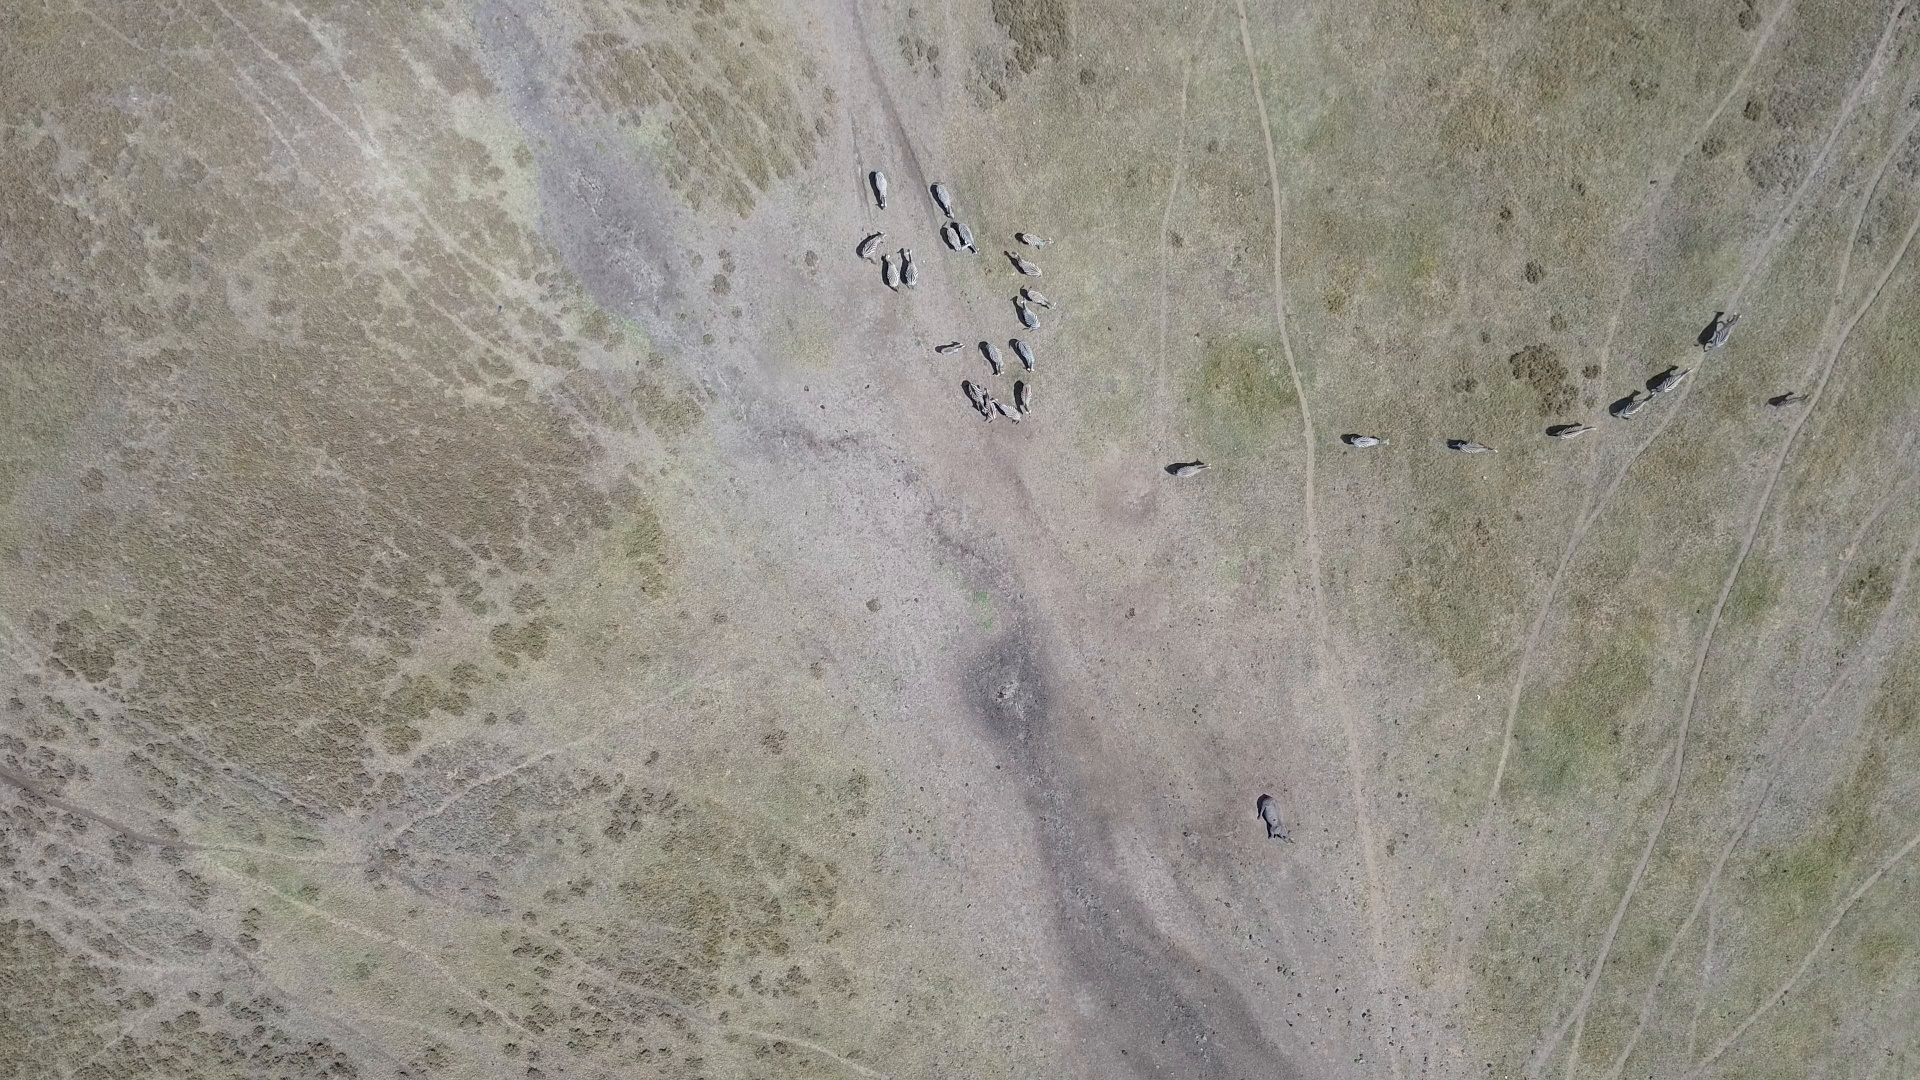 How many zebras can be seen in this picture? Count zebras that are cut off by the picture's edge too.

27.